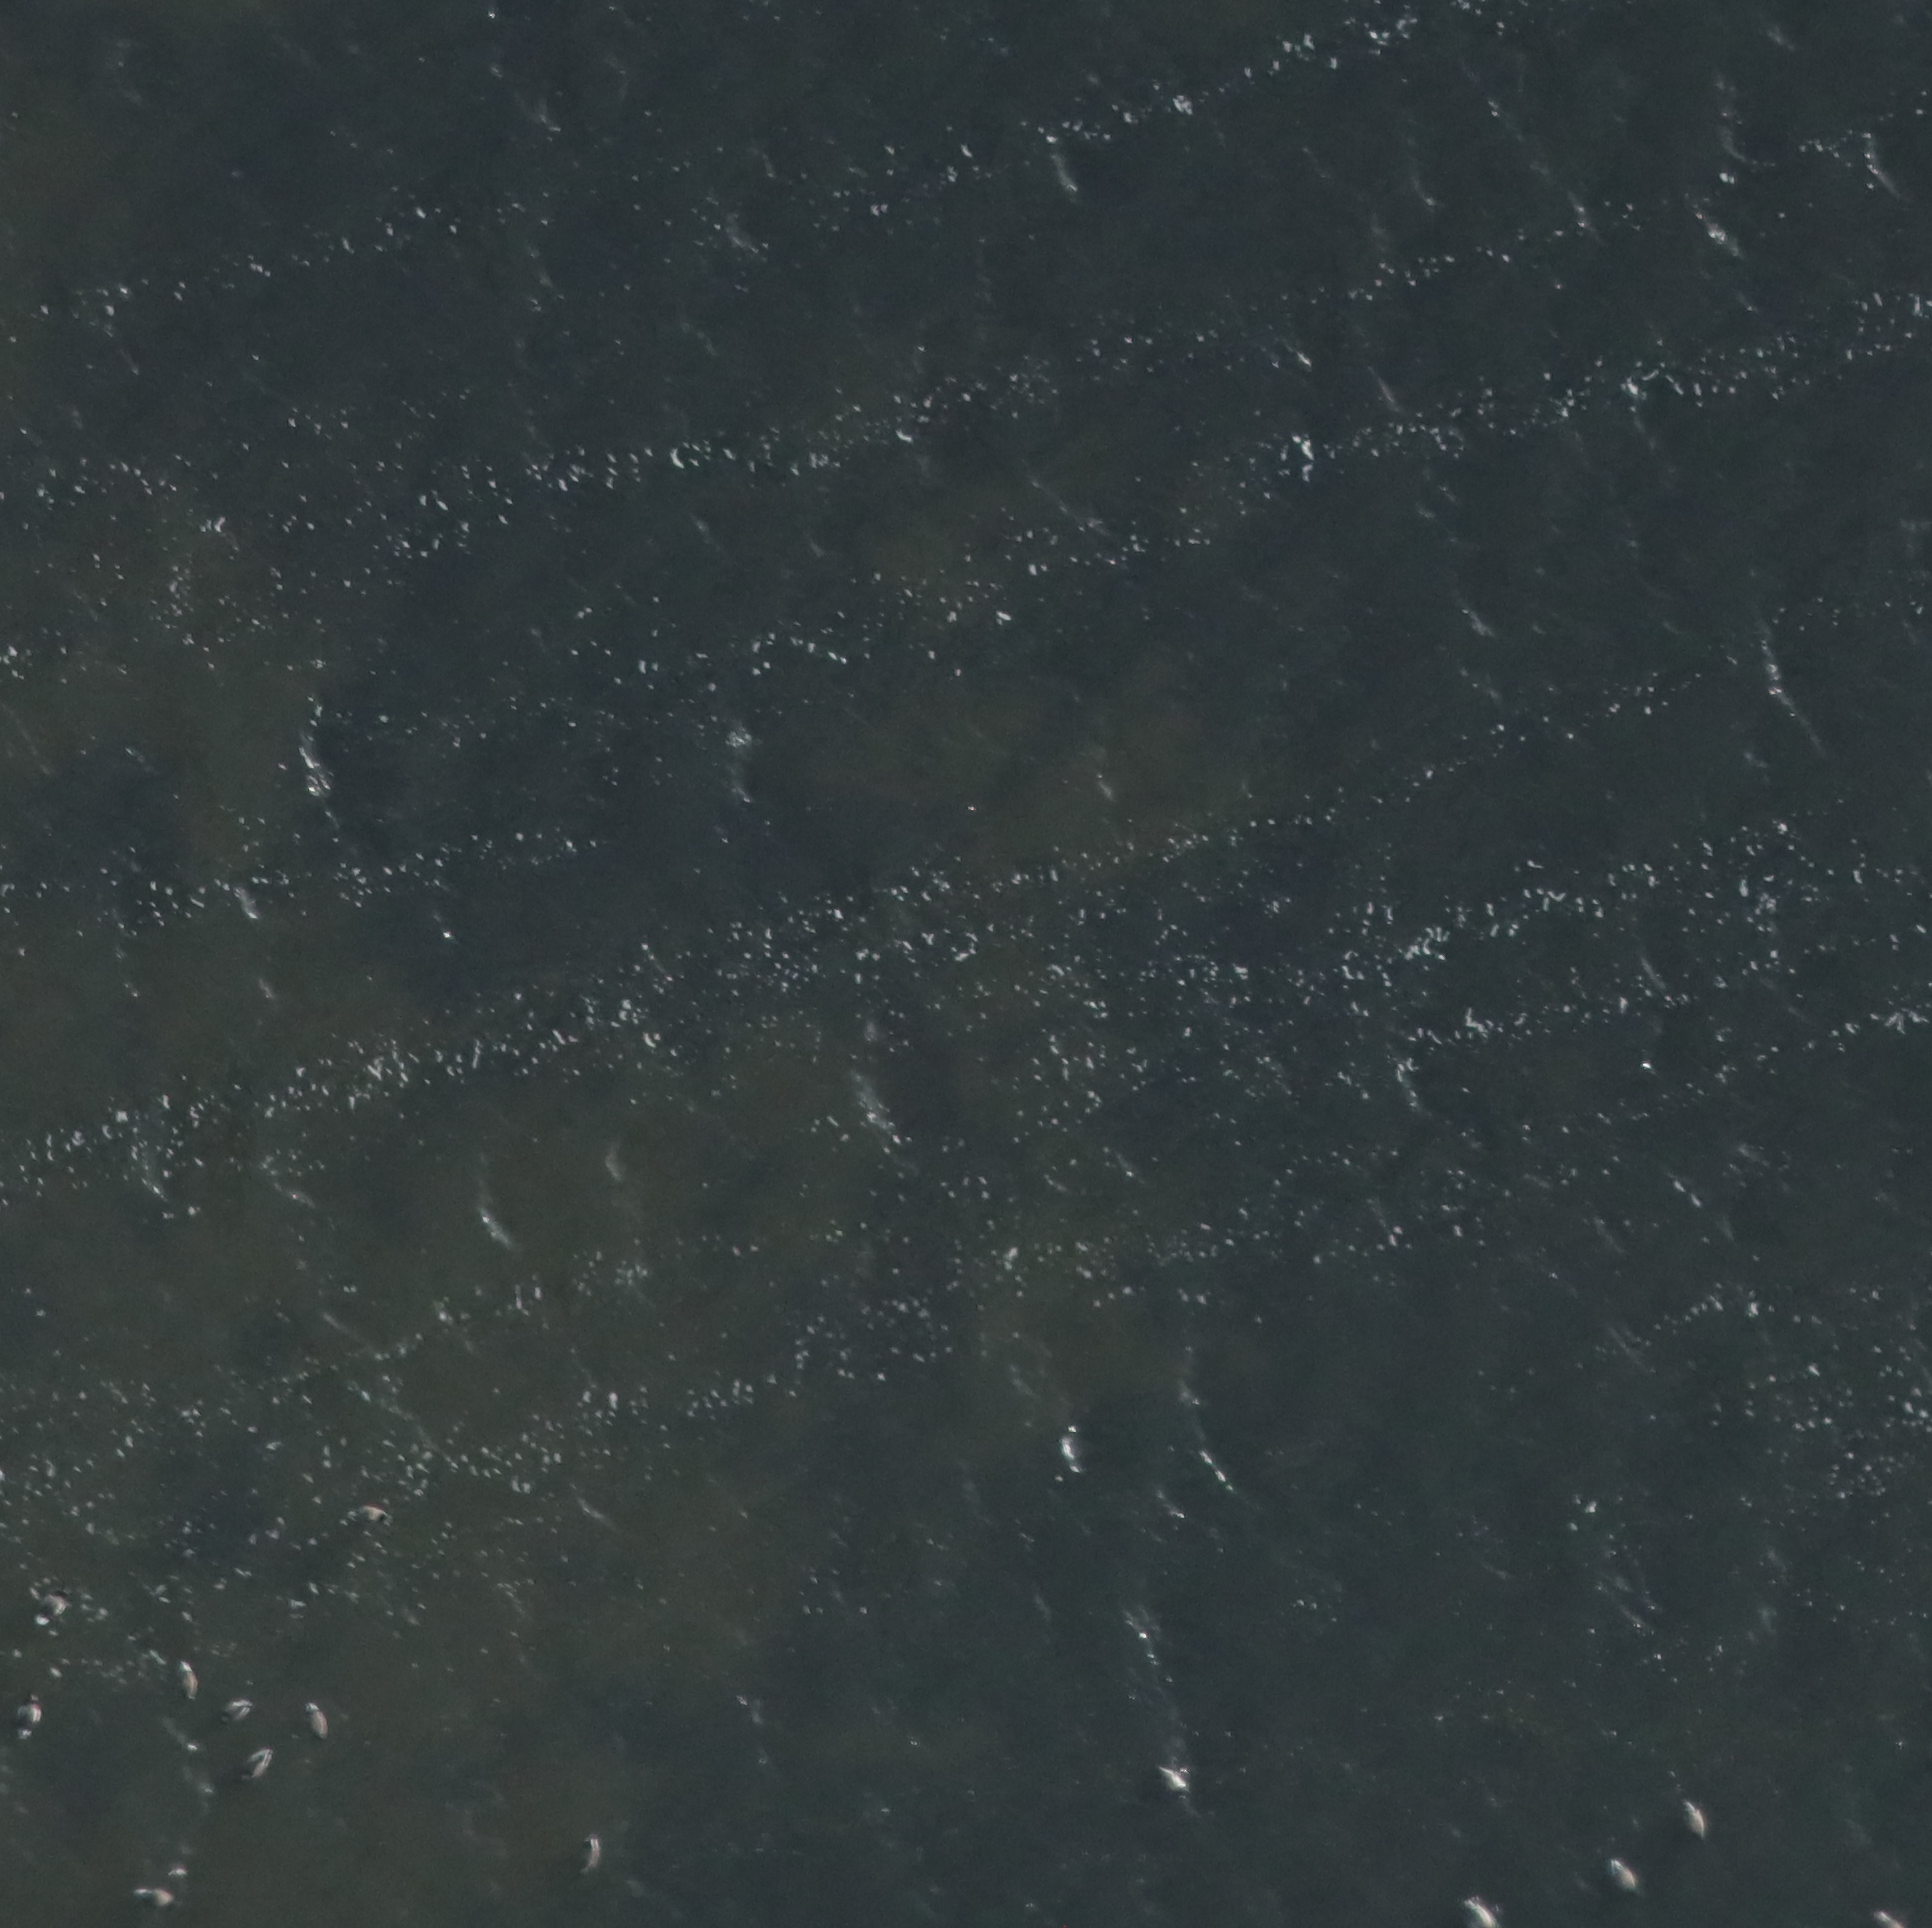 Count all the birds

15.